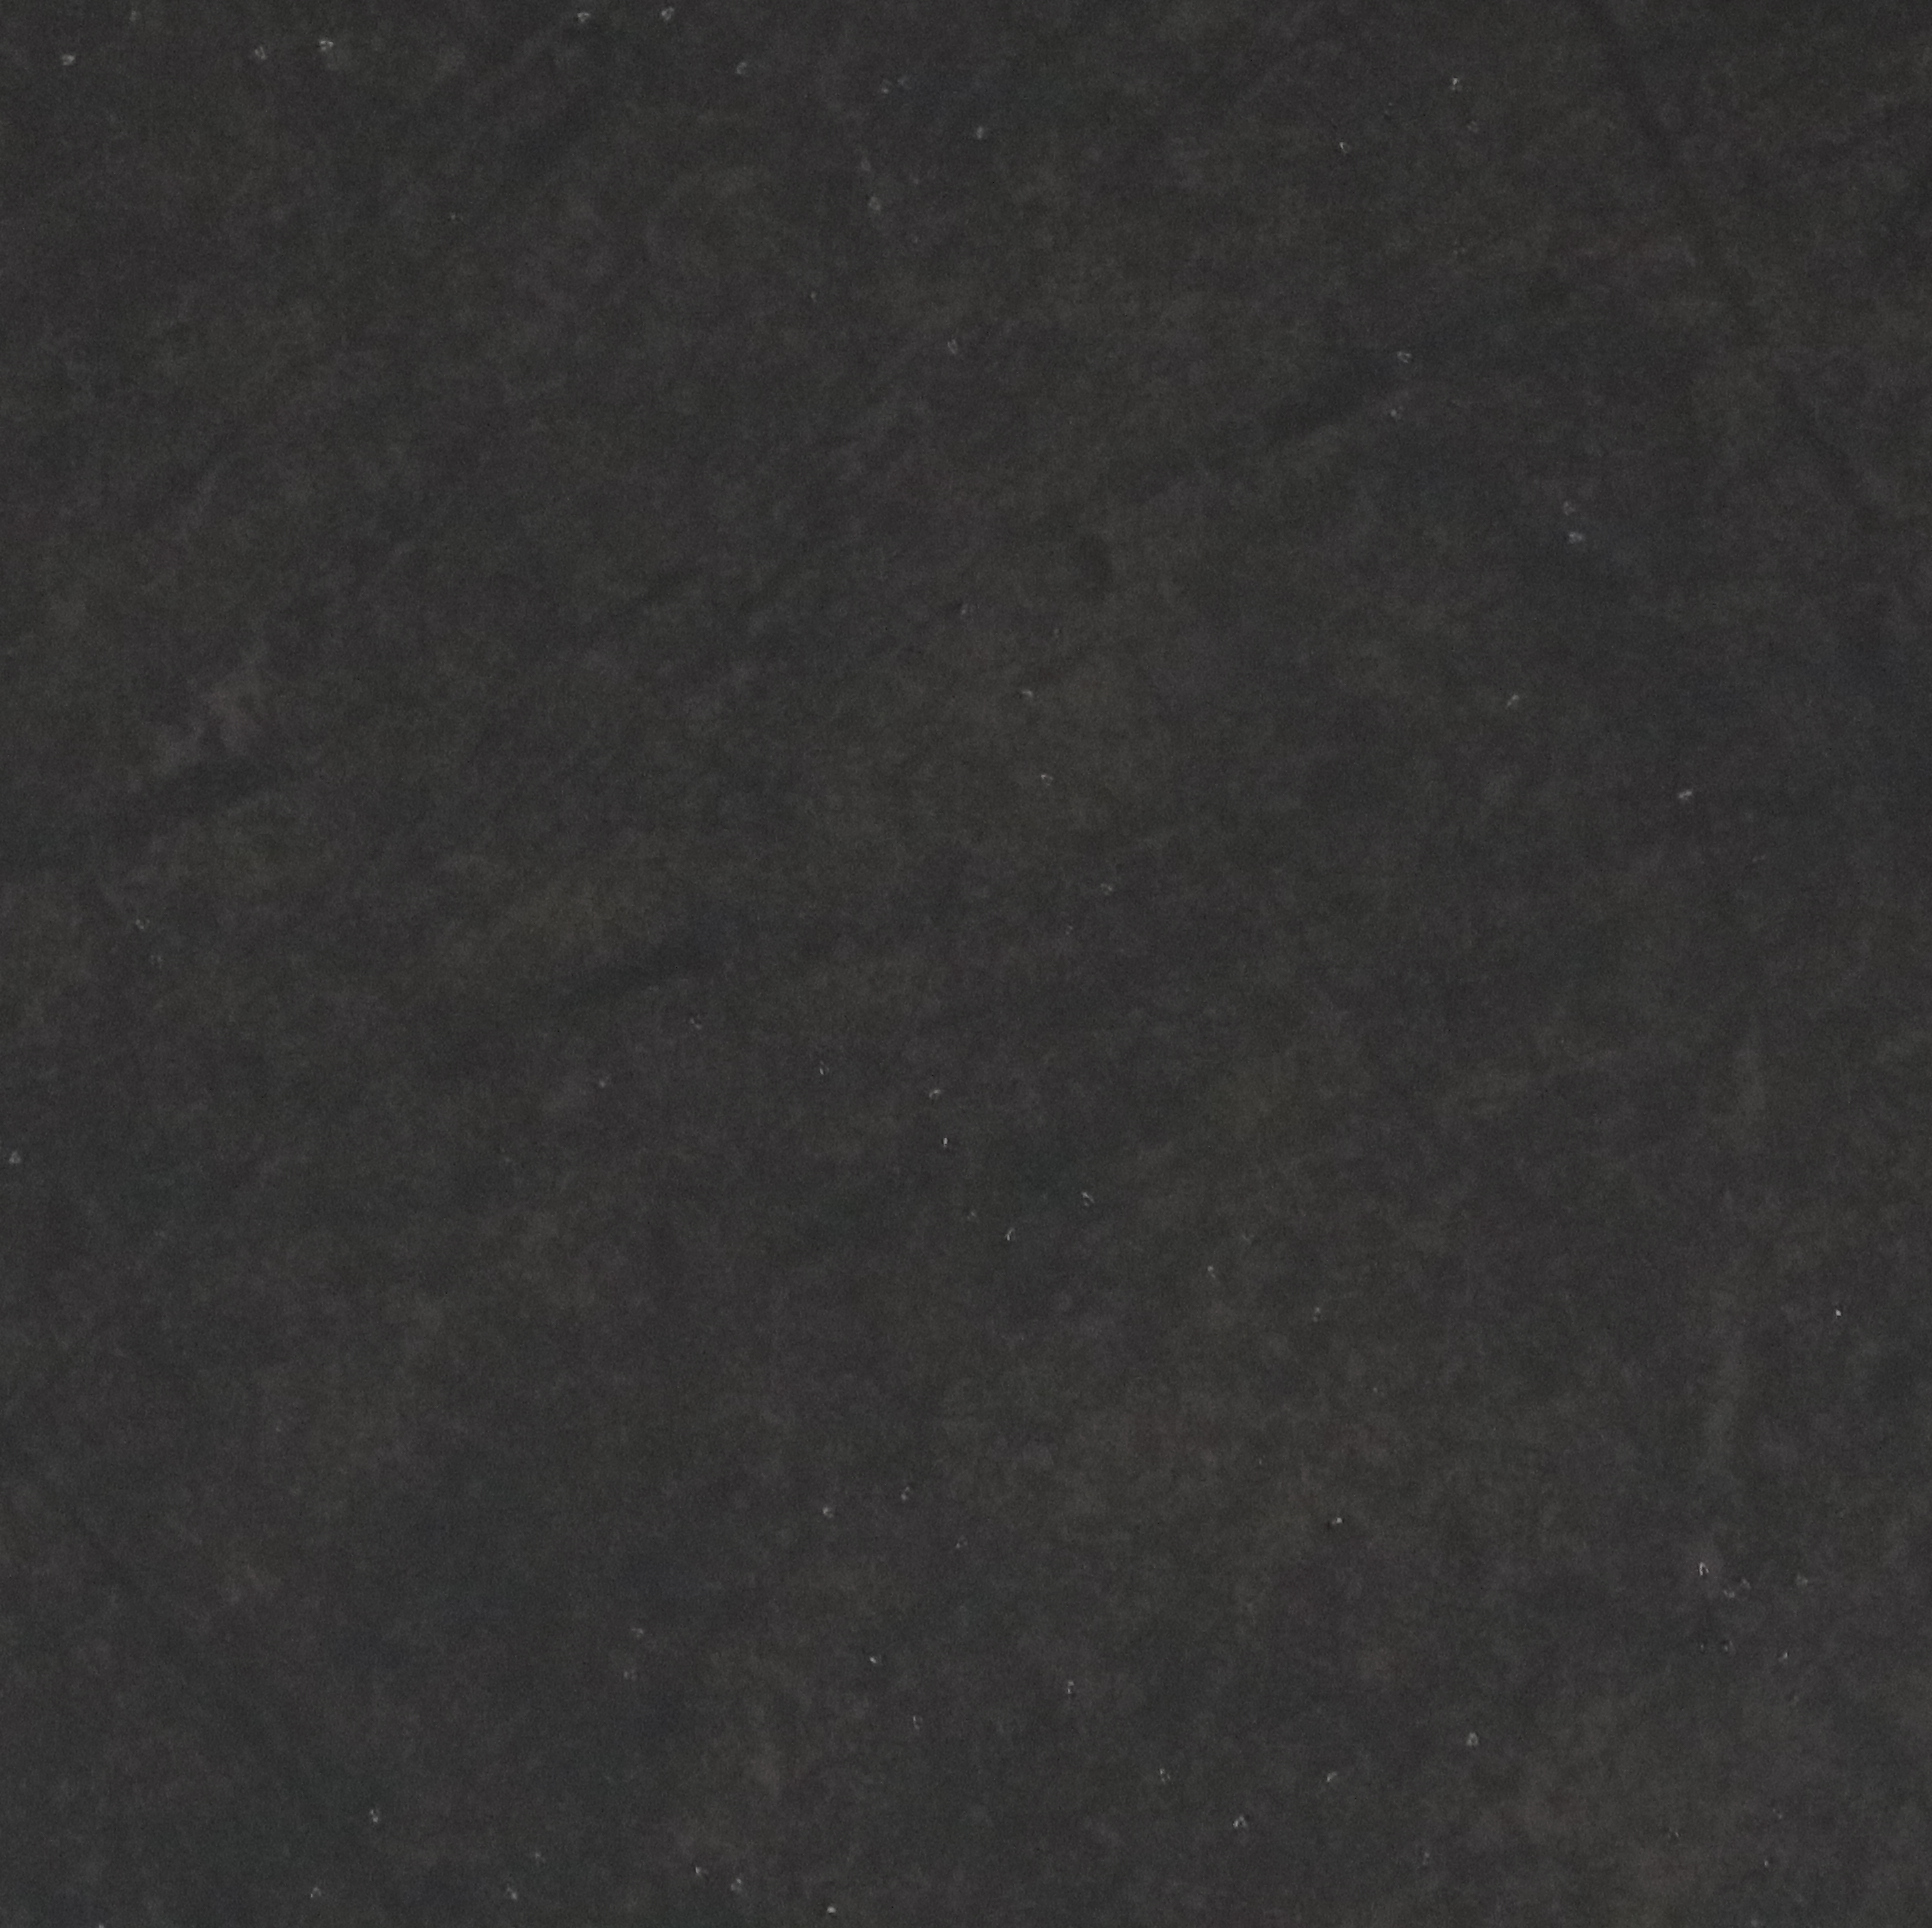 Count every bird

77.